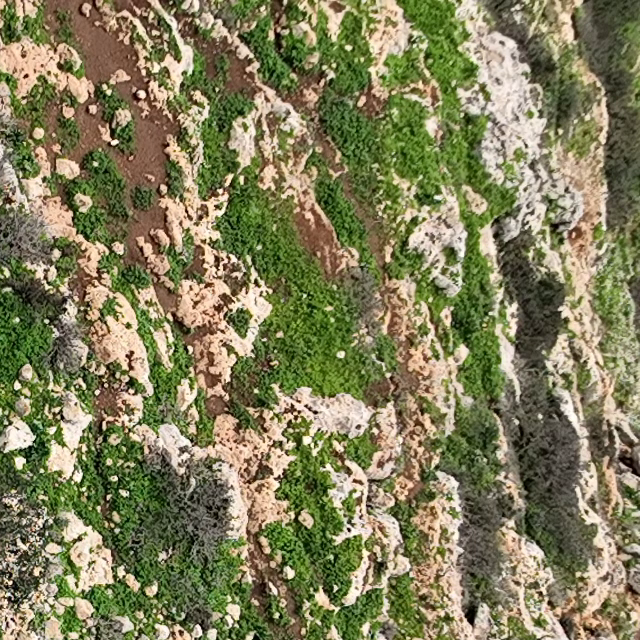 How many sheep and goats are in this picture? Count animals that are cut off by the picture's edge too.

0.